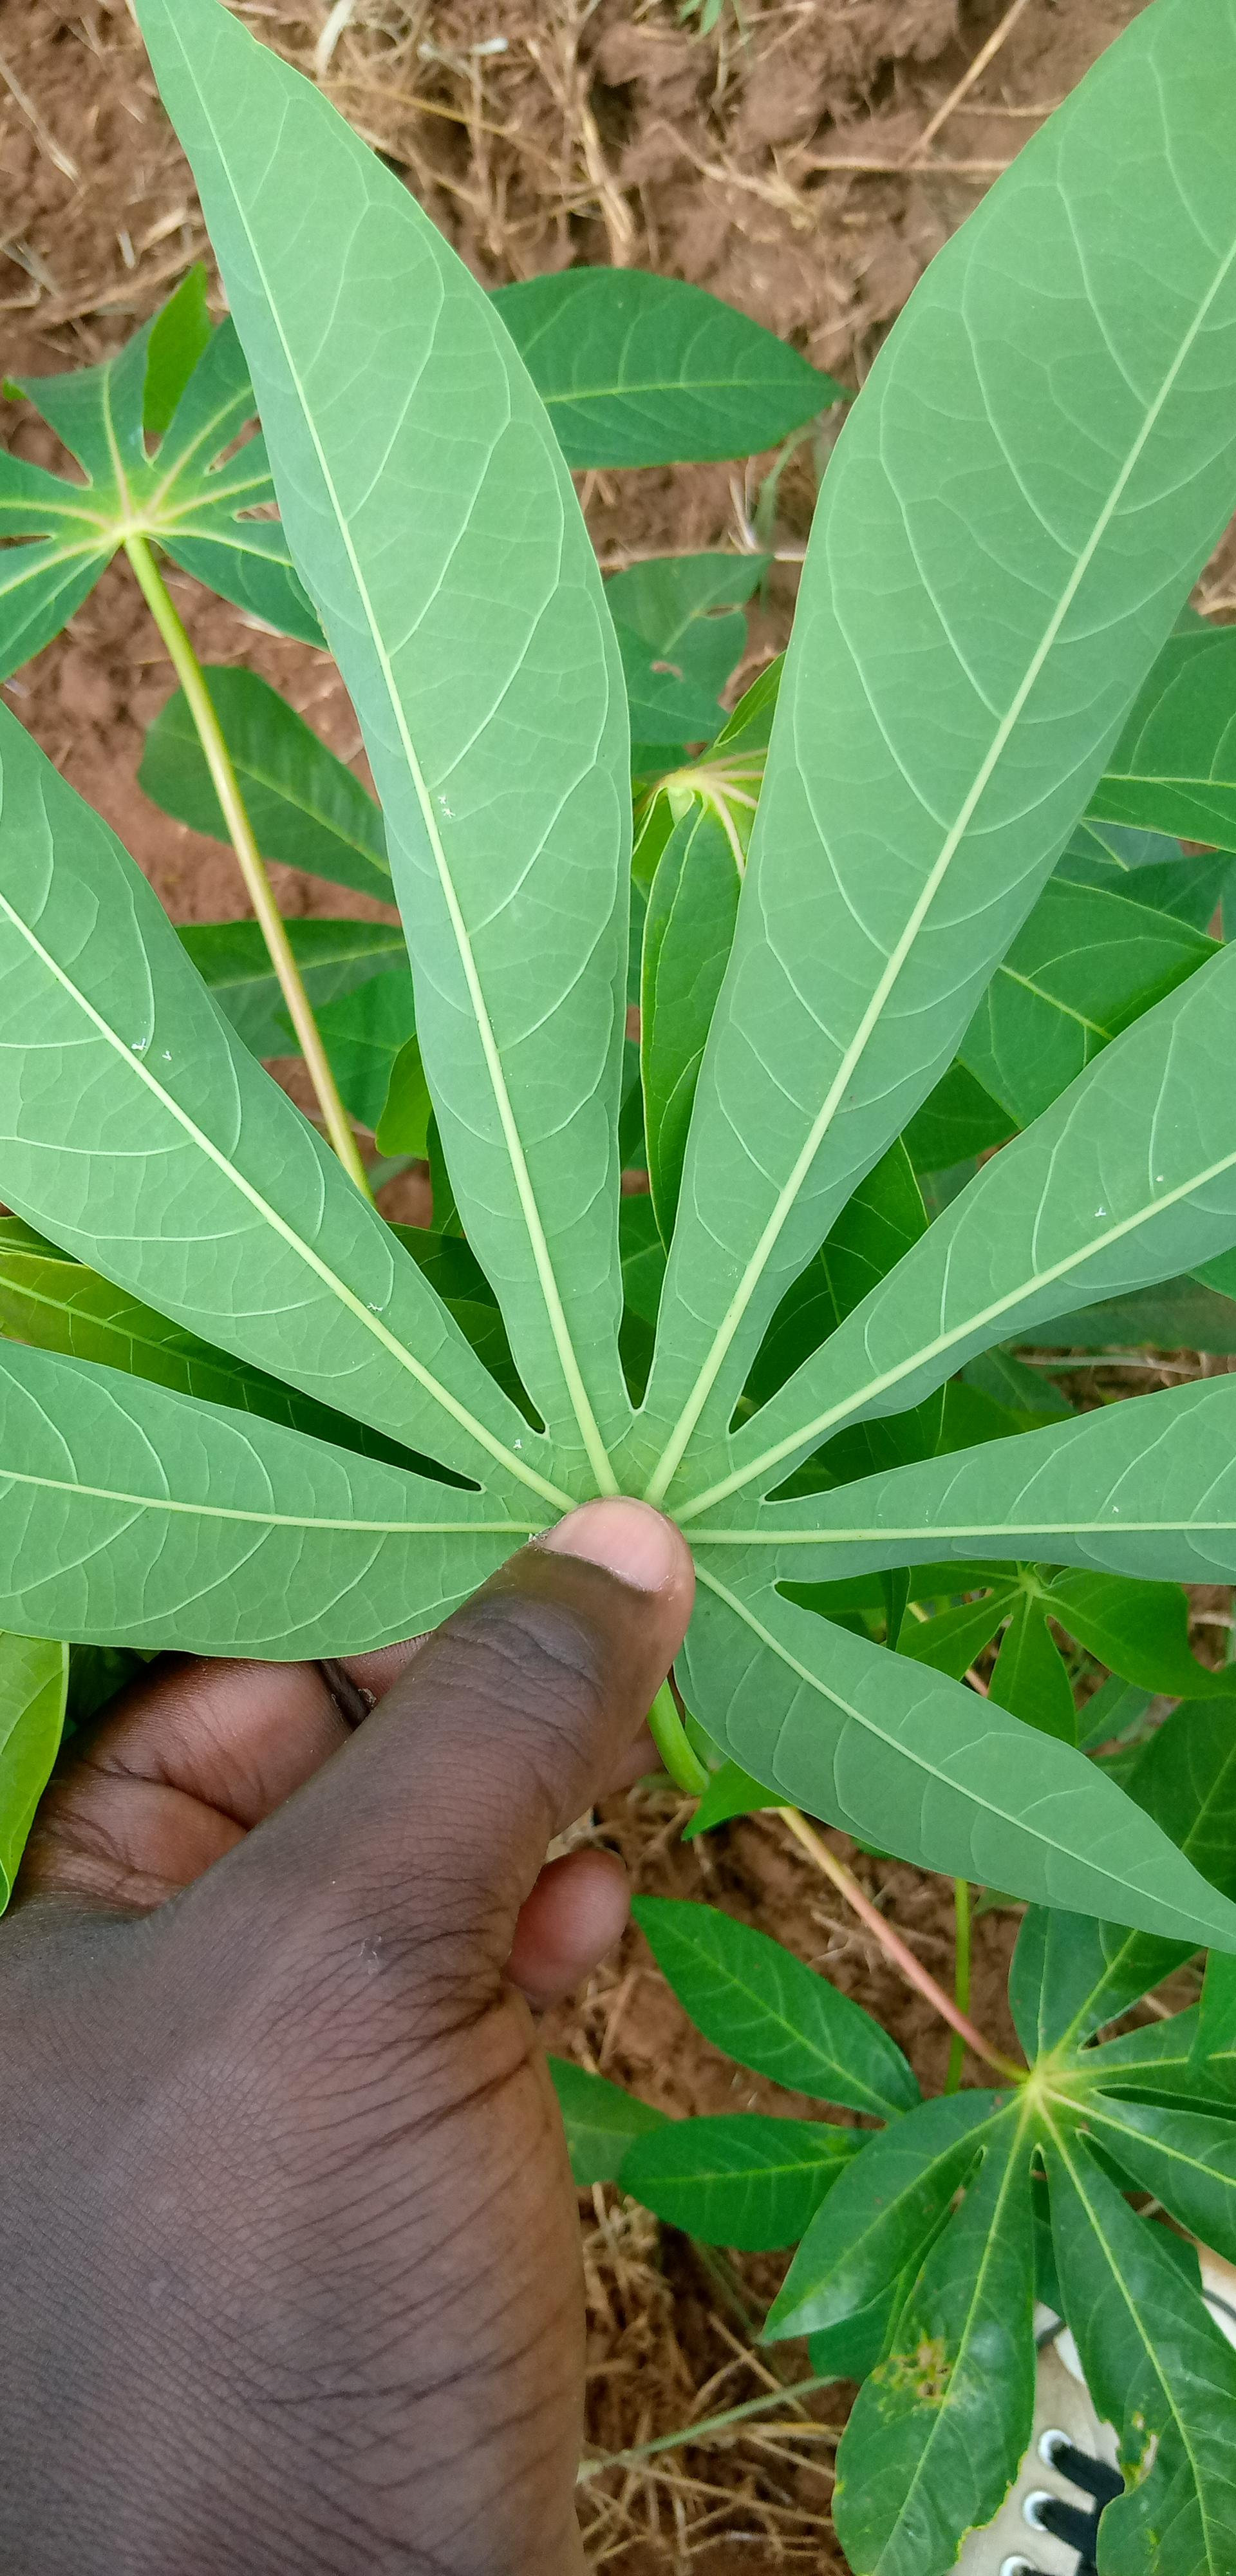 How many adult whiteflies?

9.